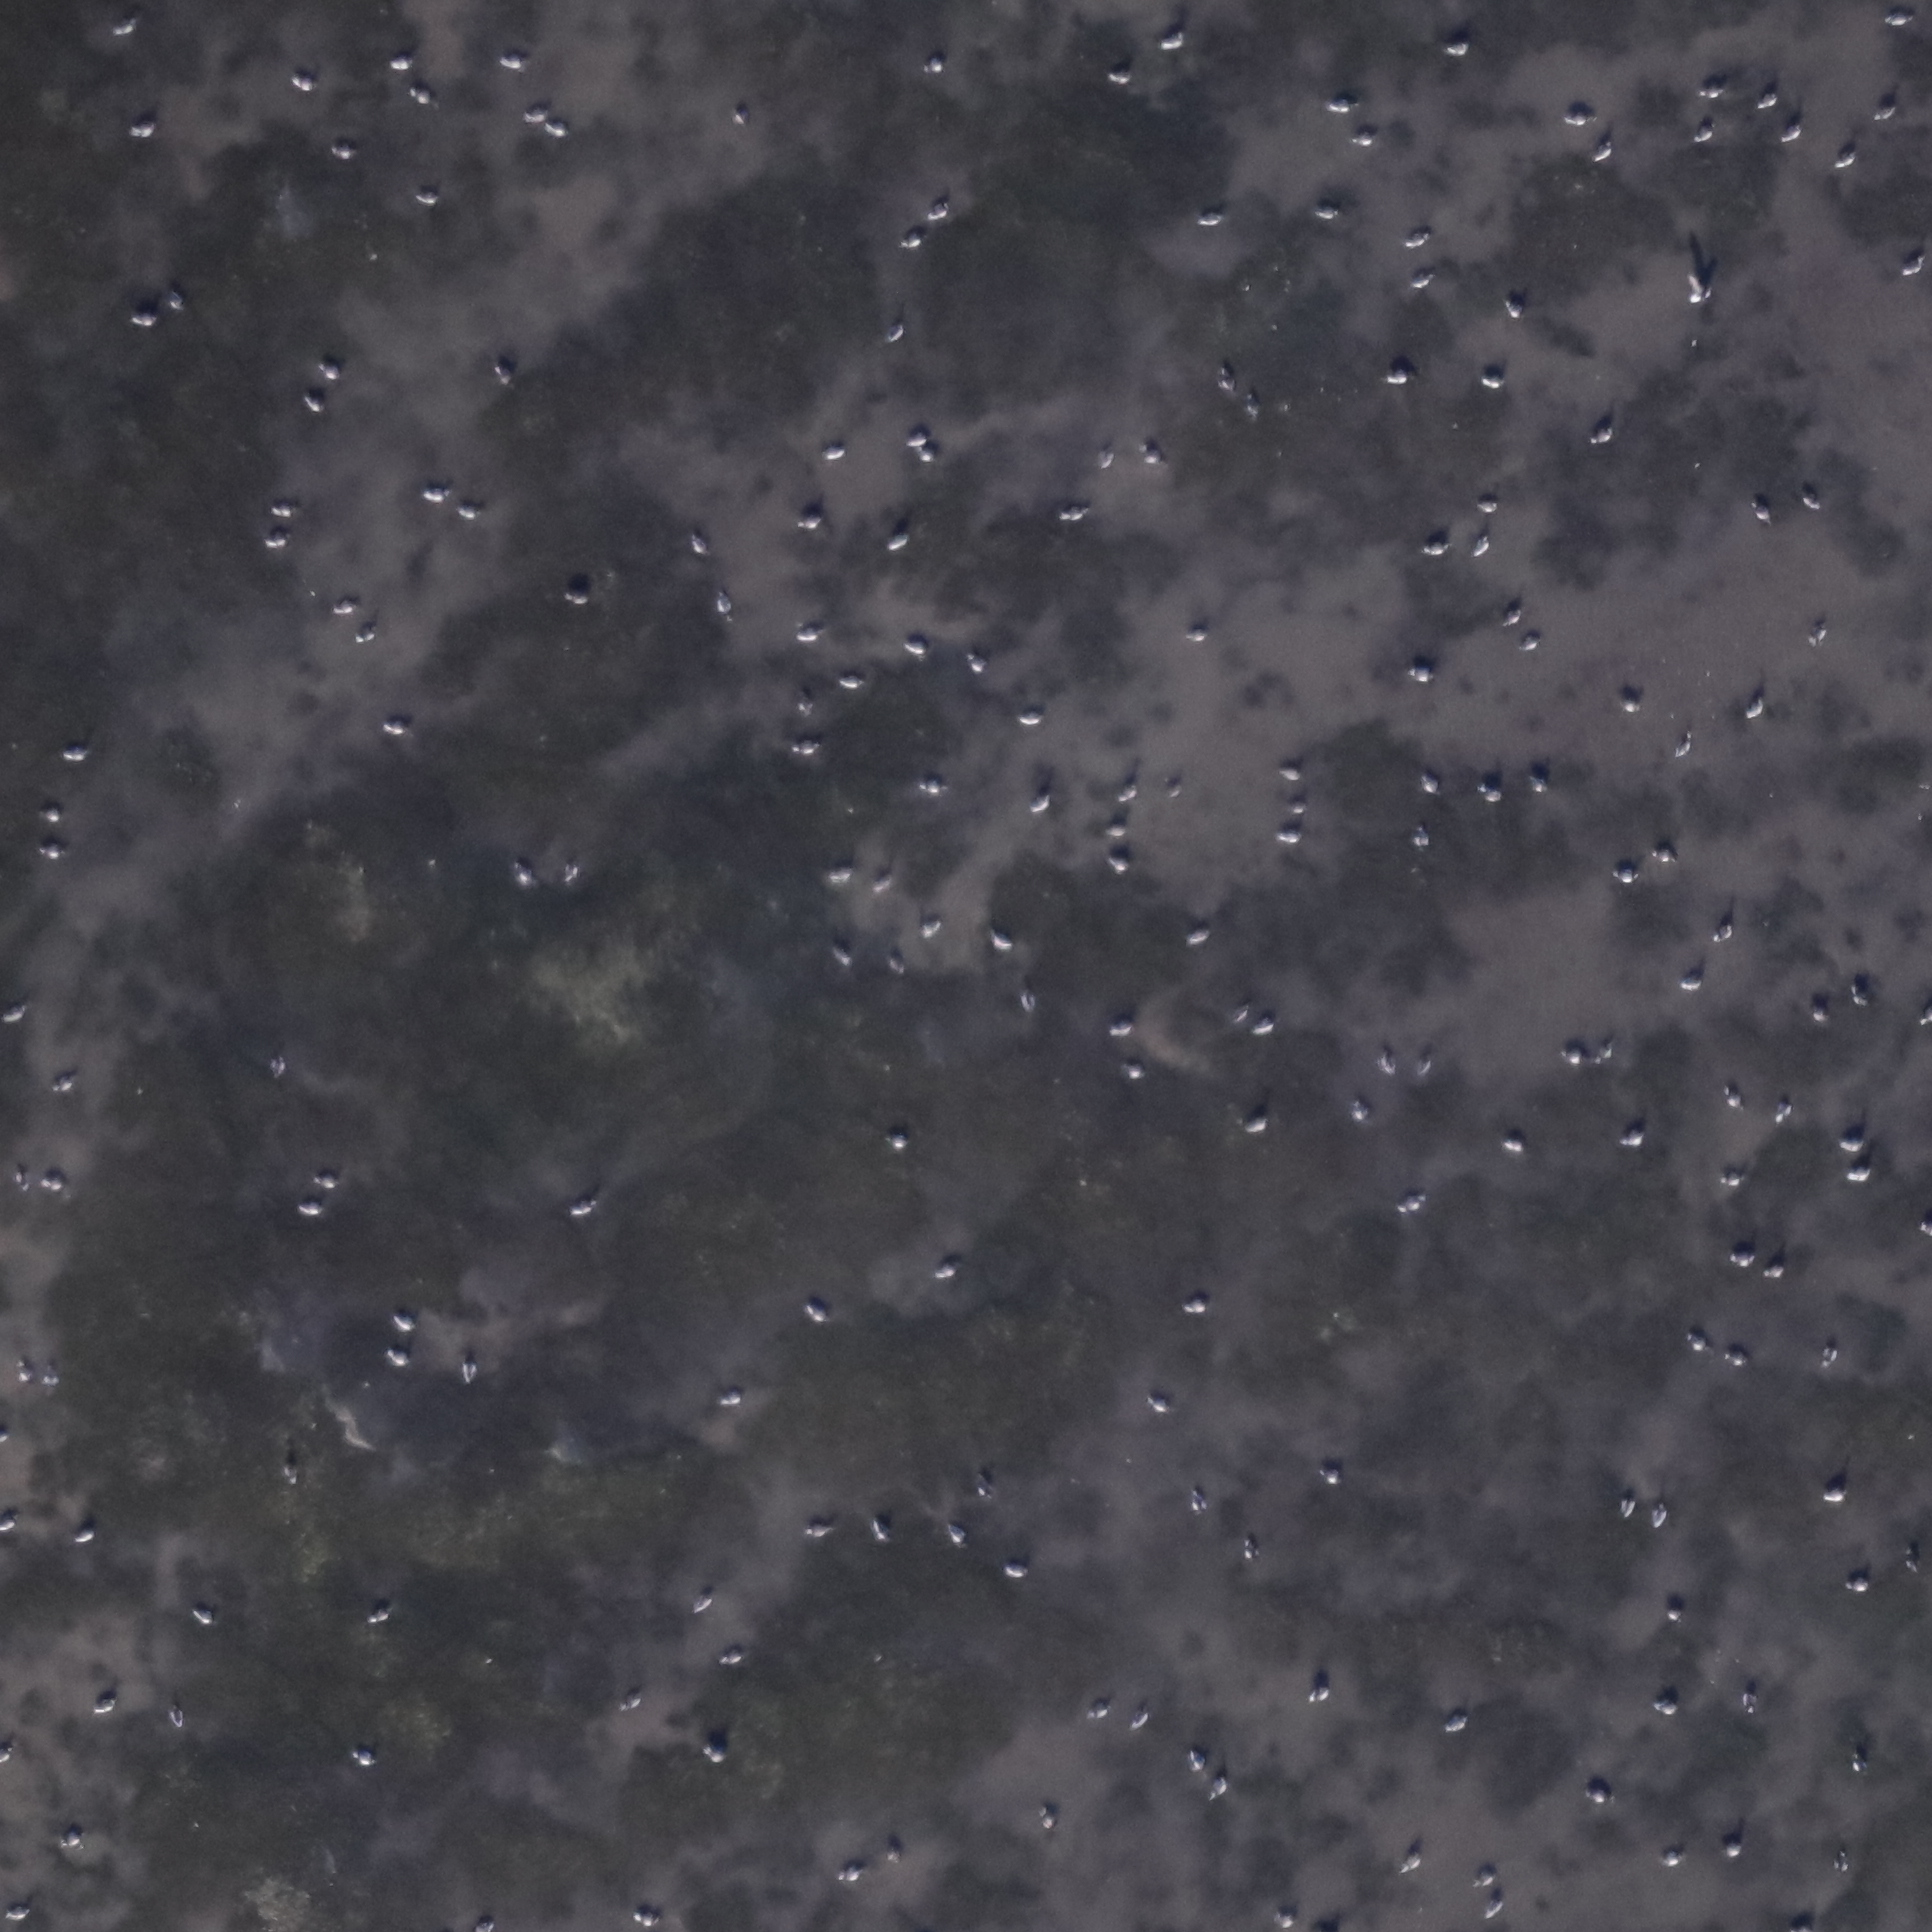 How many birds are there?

210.